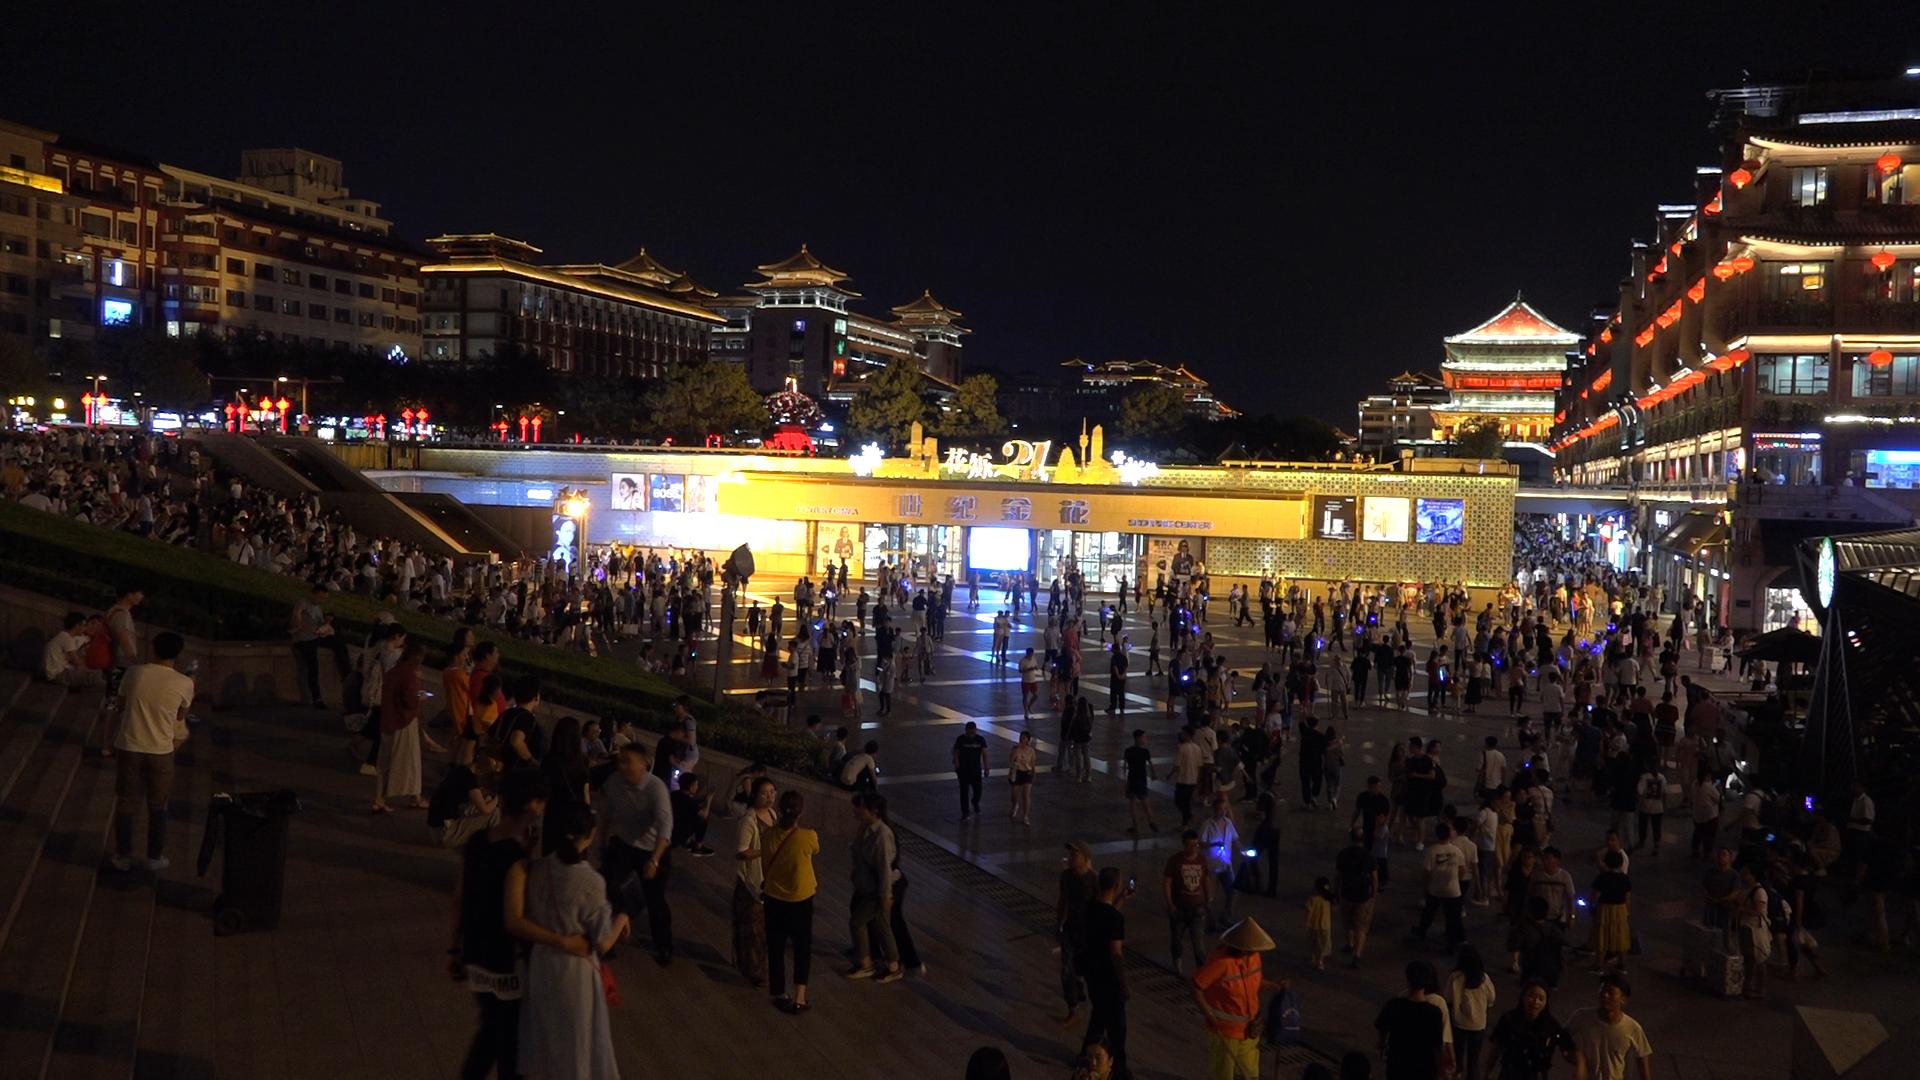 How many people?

532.